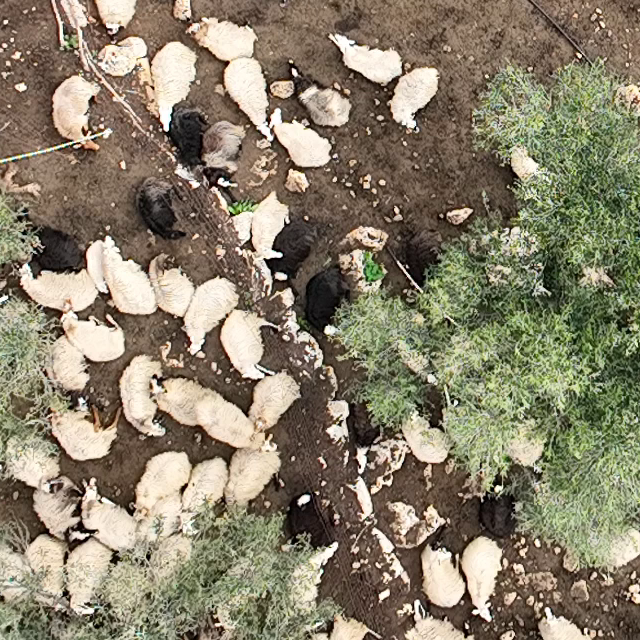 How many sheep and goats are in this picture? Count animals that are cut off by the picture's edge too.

55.